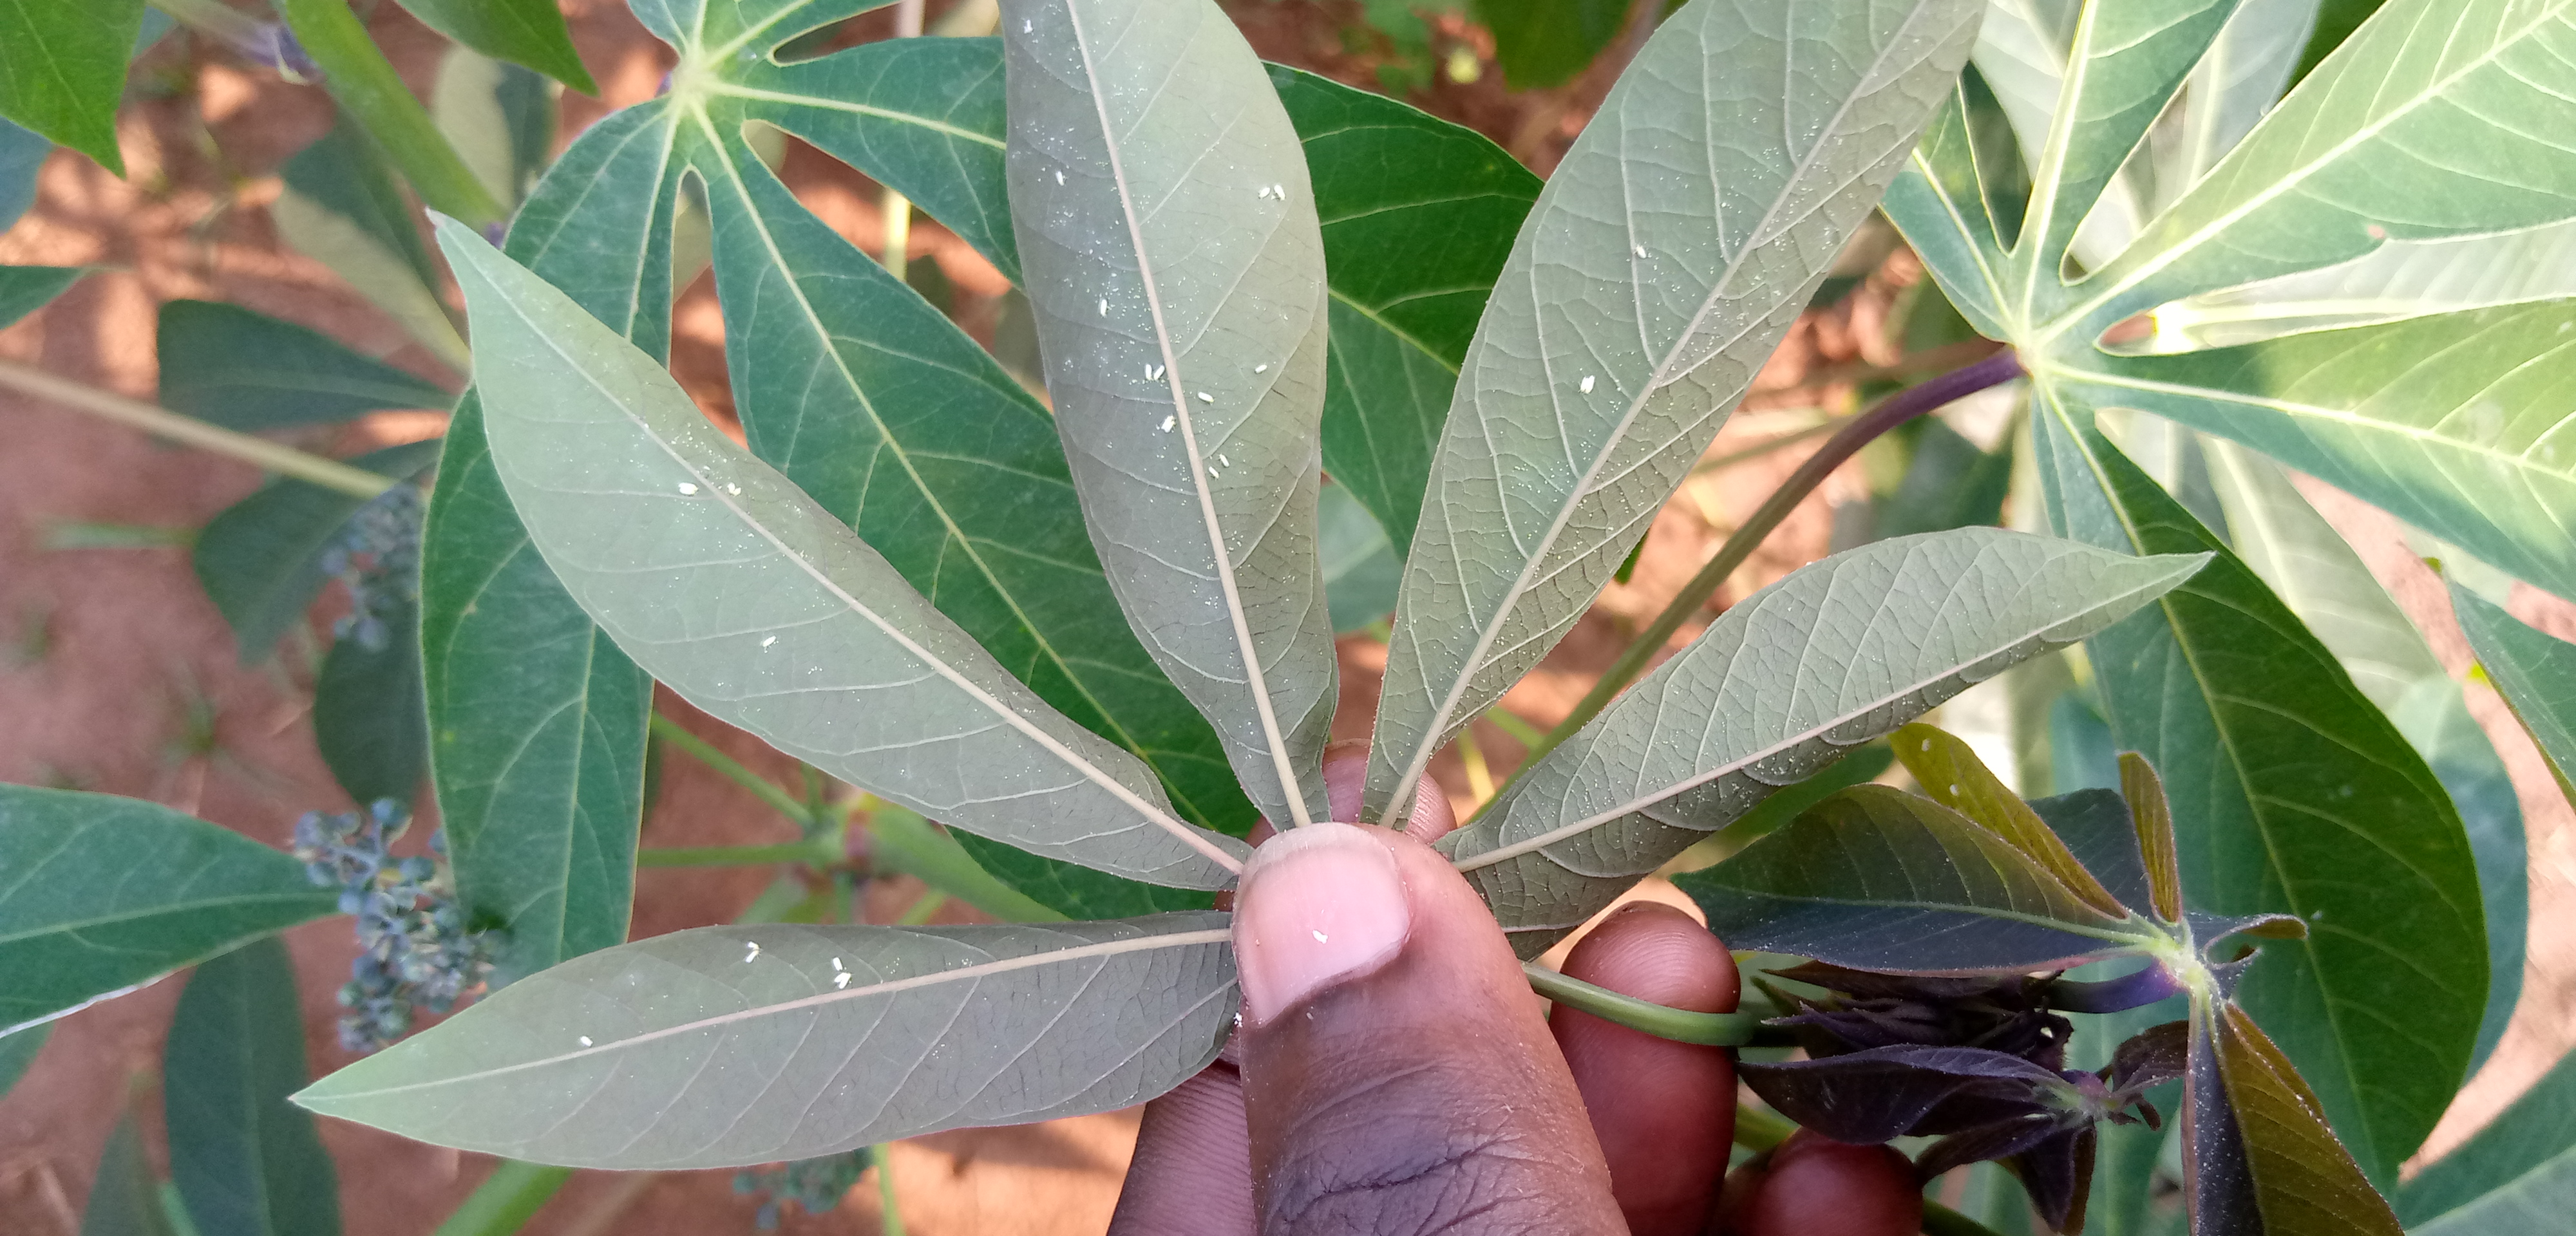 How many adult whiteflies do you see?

22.